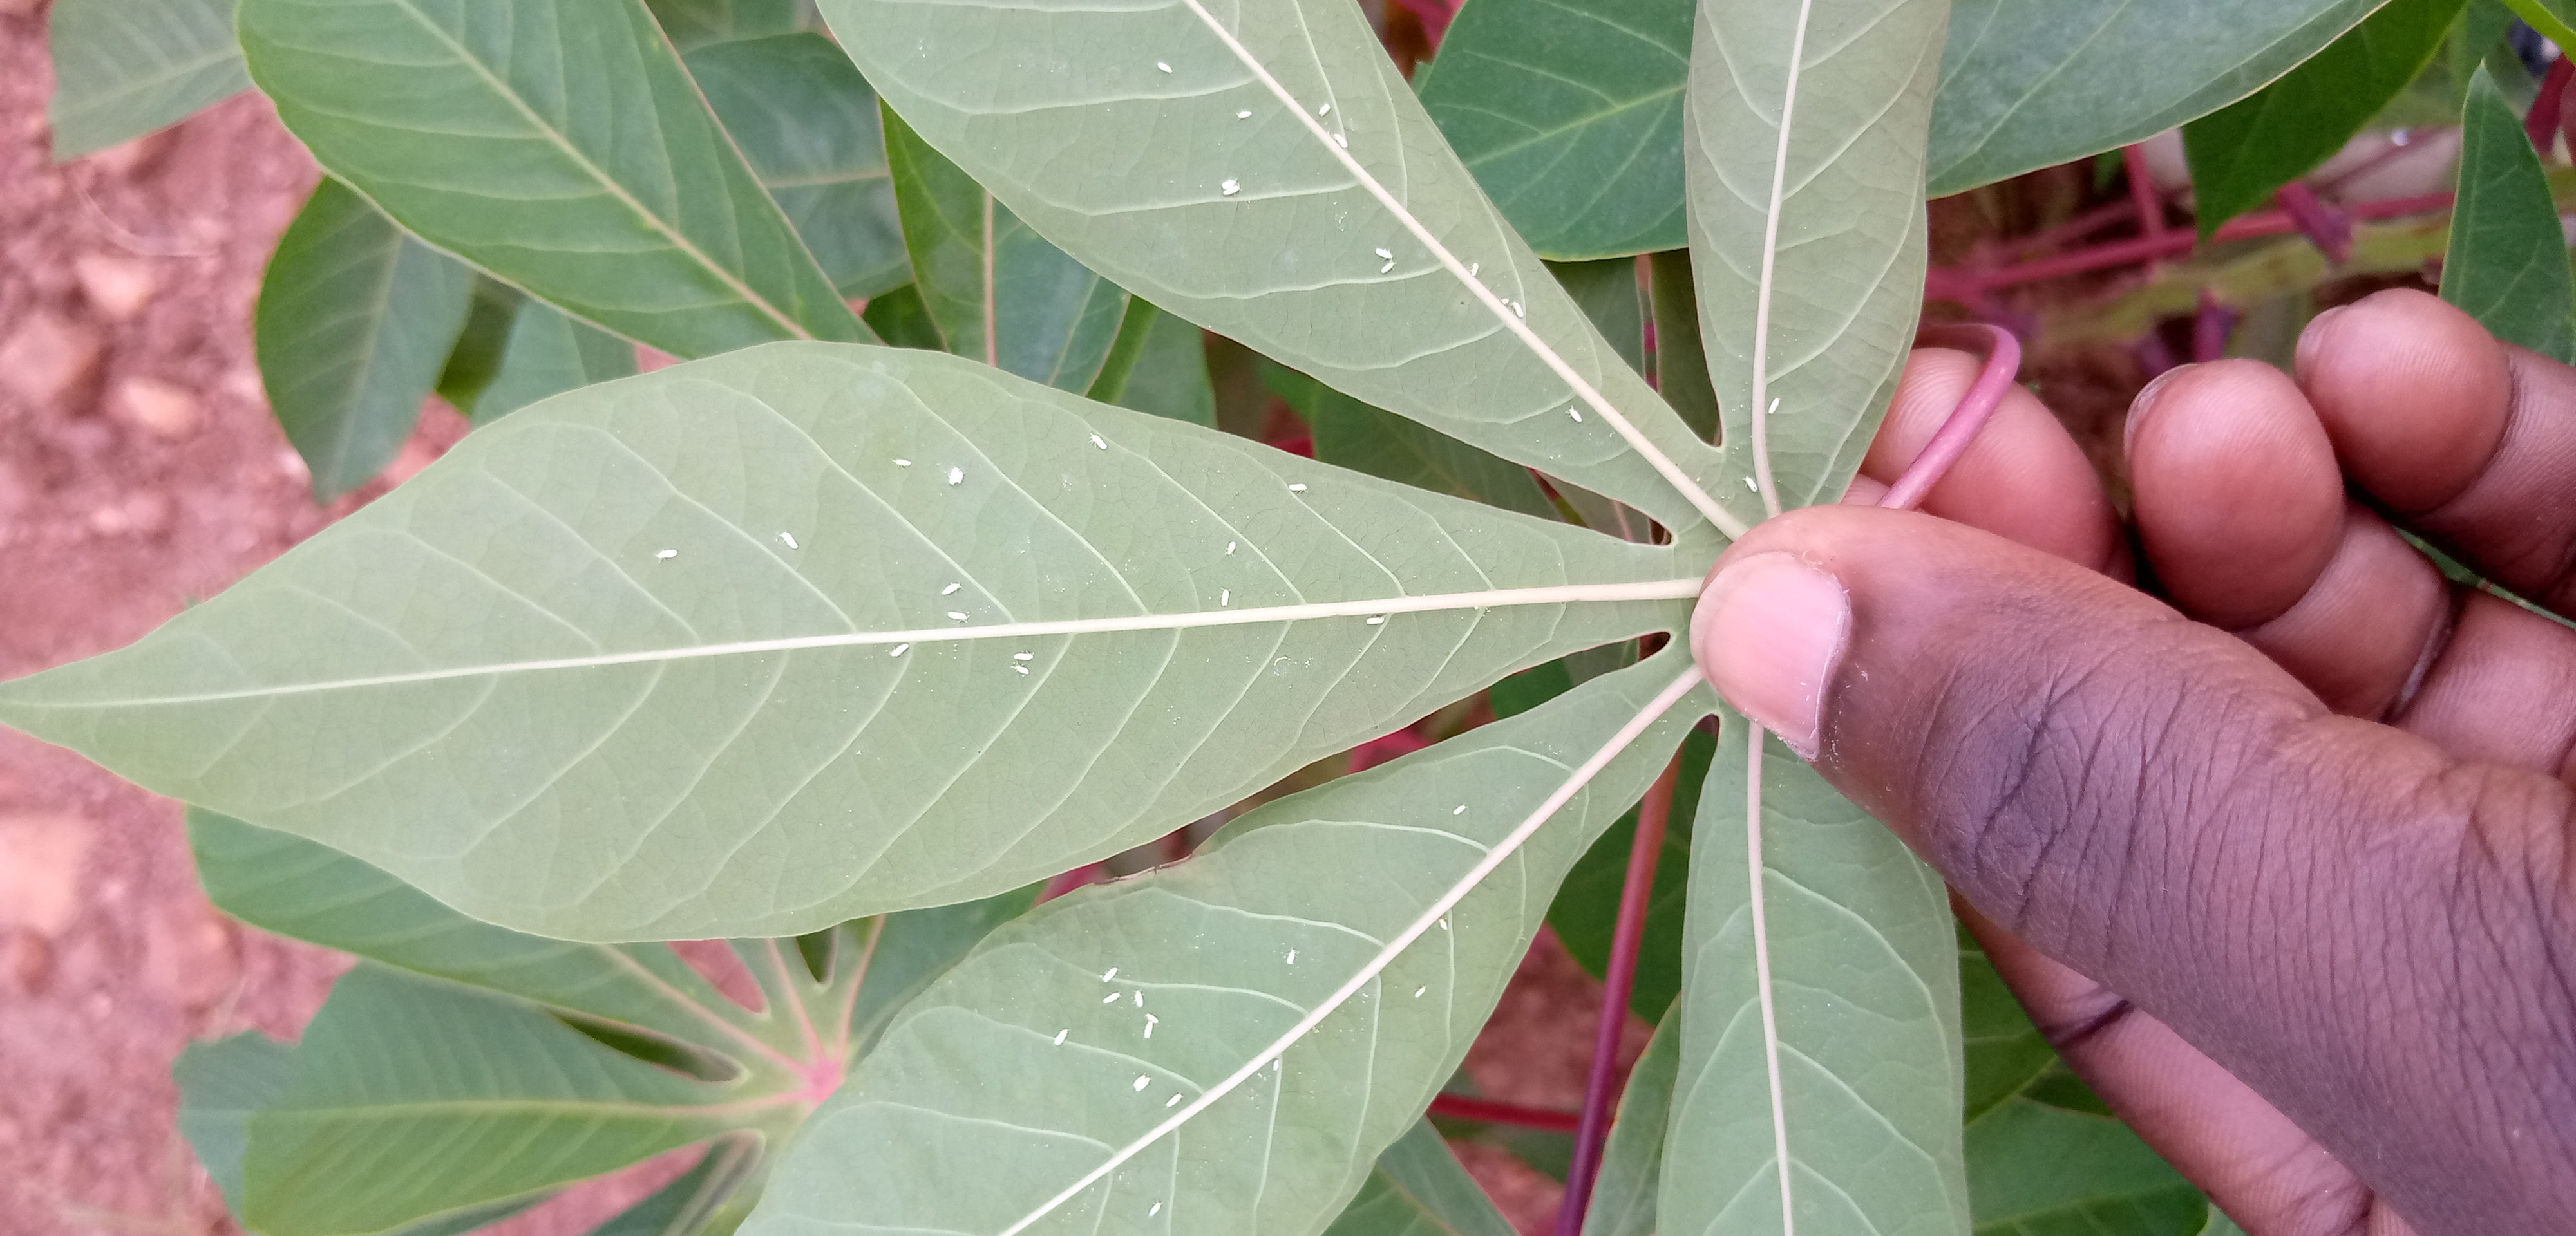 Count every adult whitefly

42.